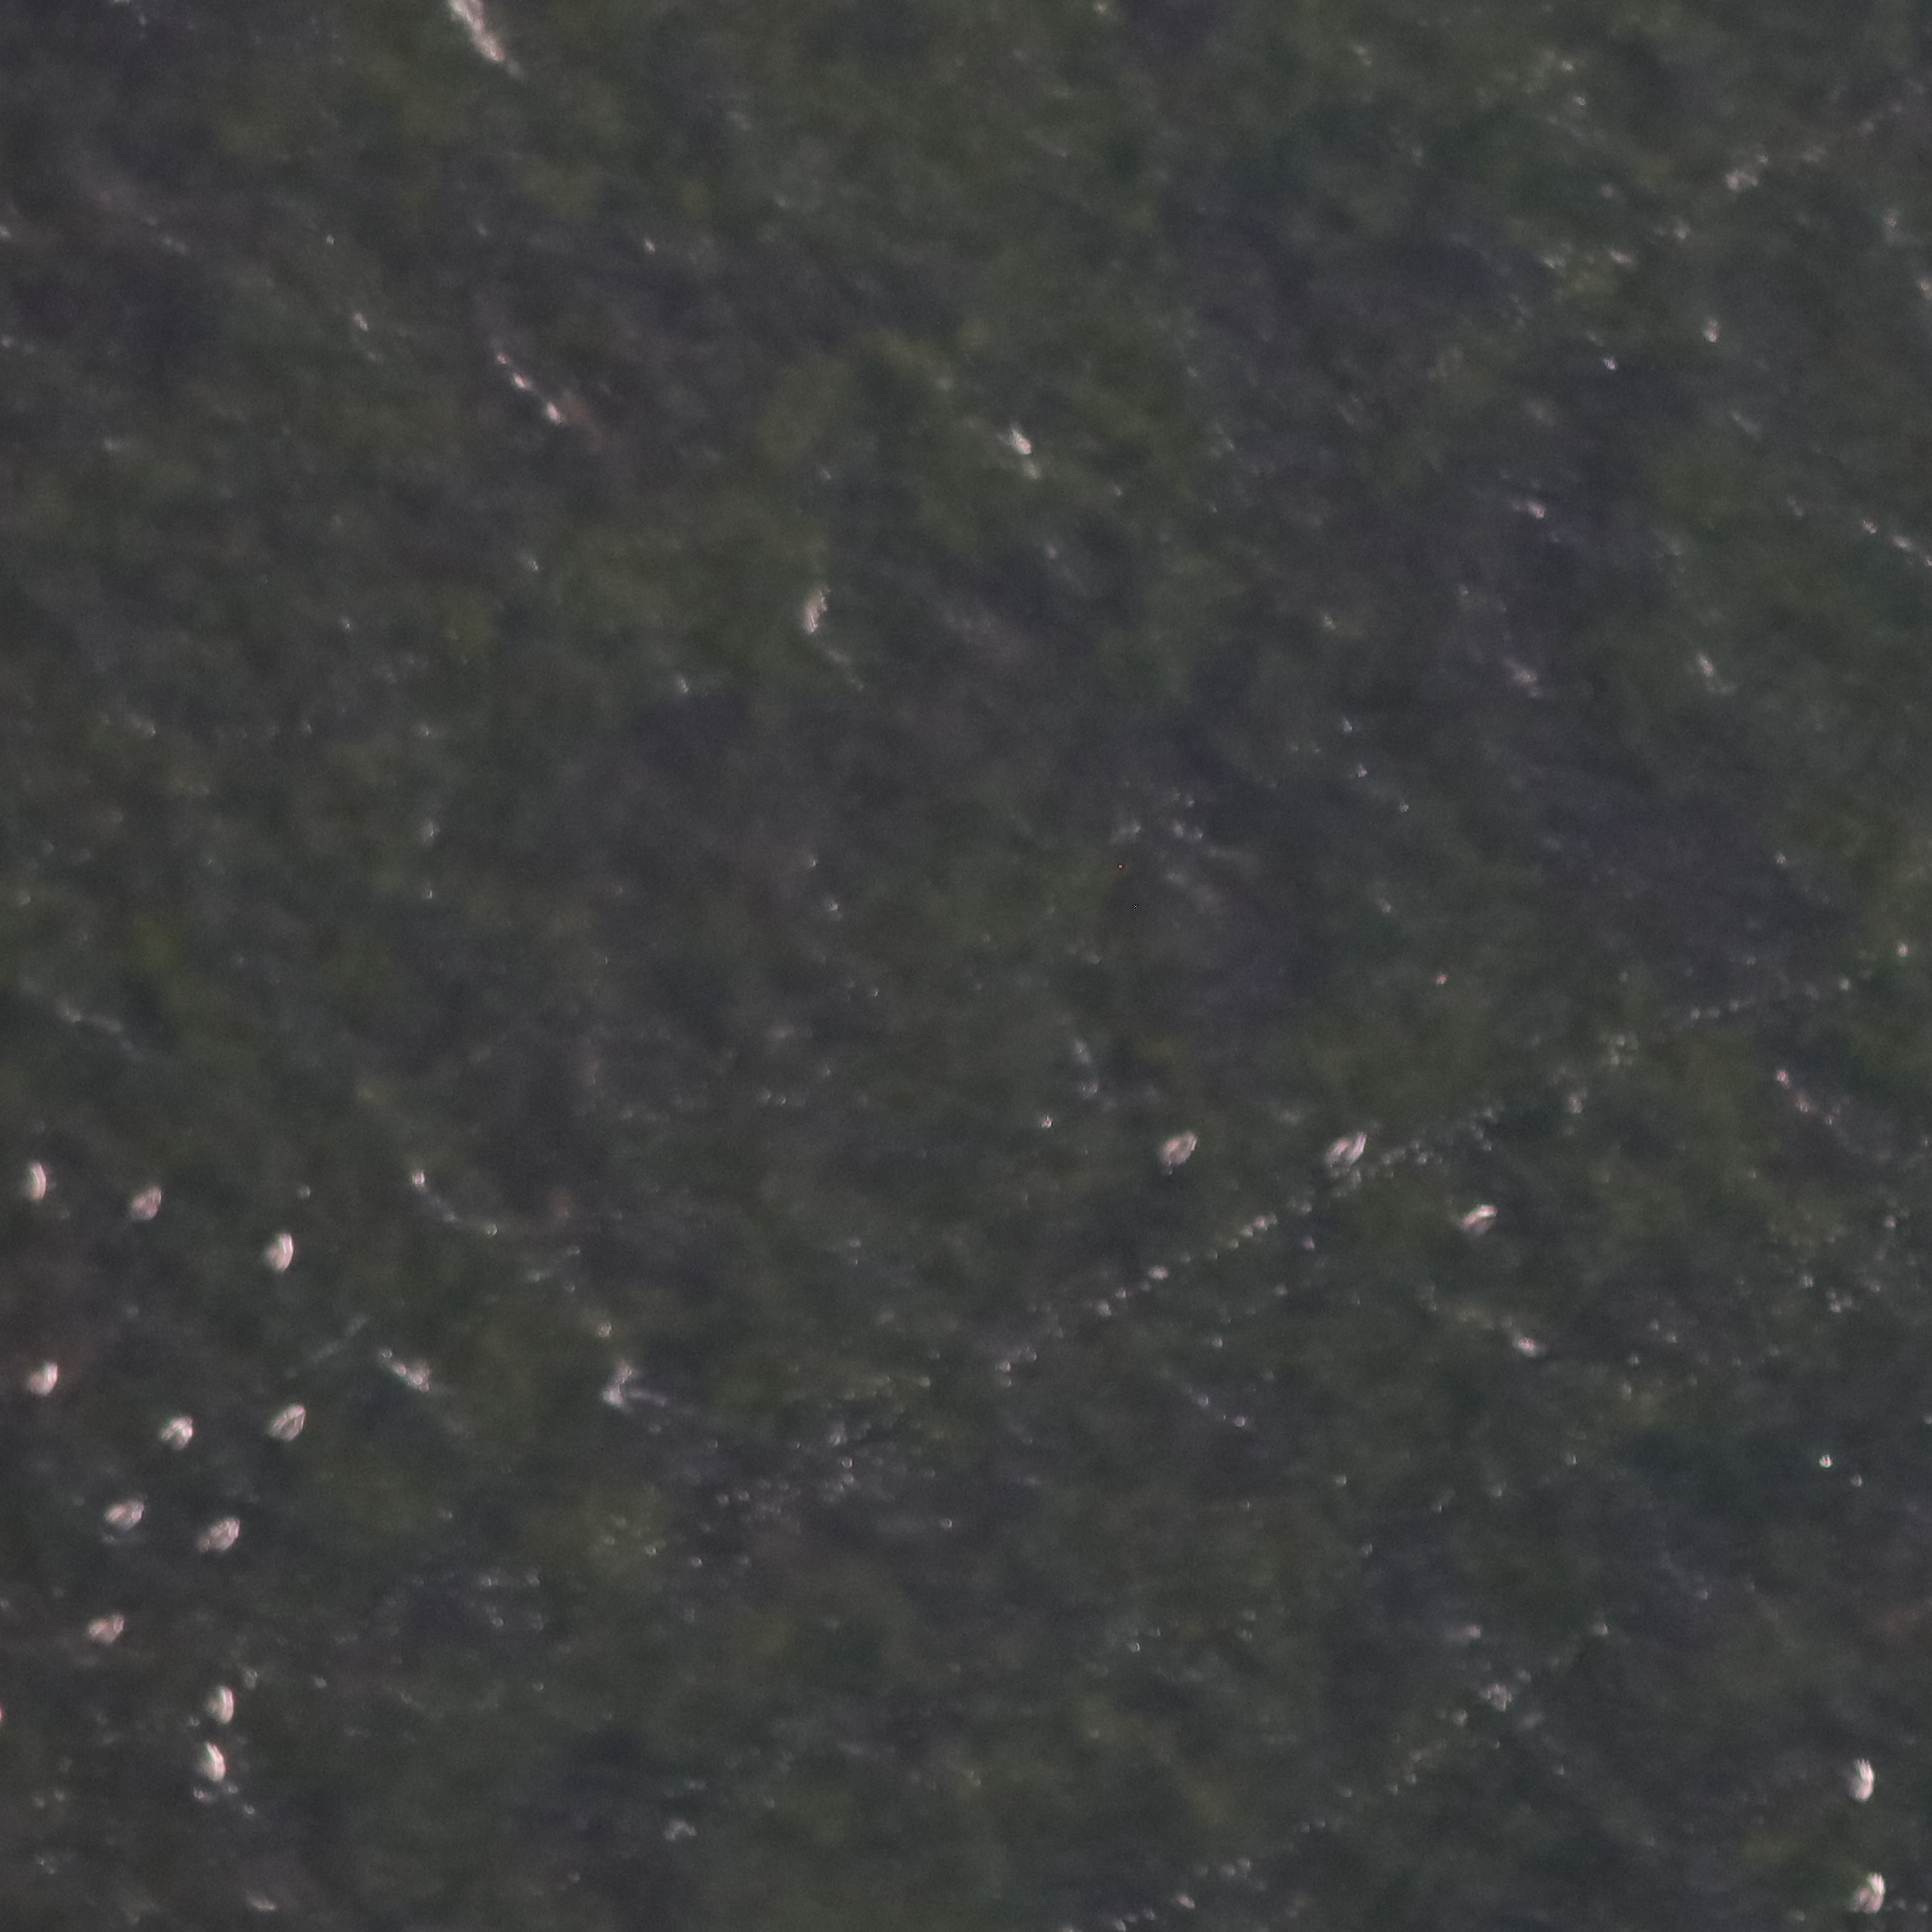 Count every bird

16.